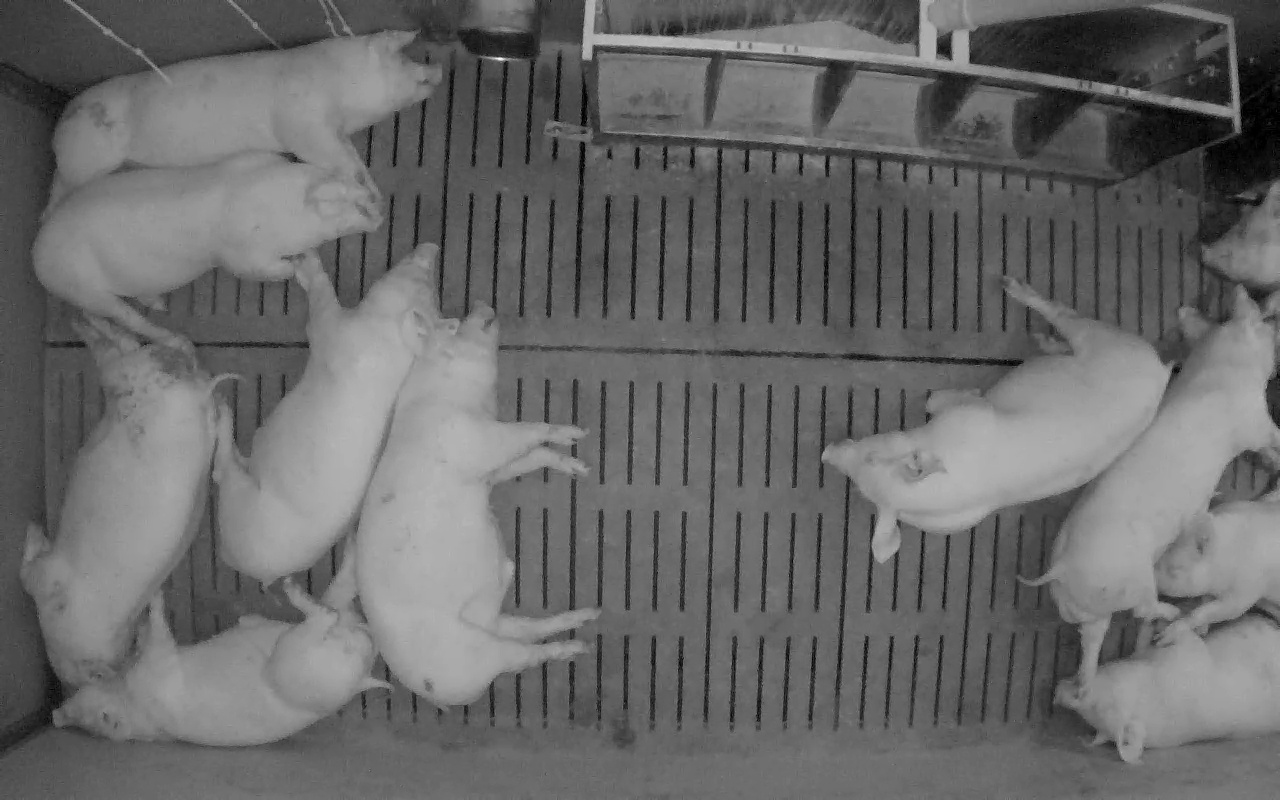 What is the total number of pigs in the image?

11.